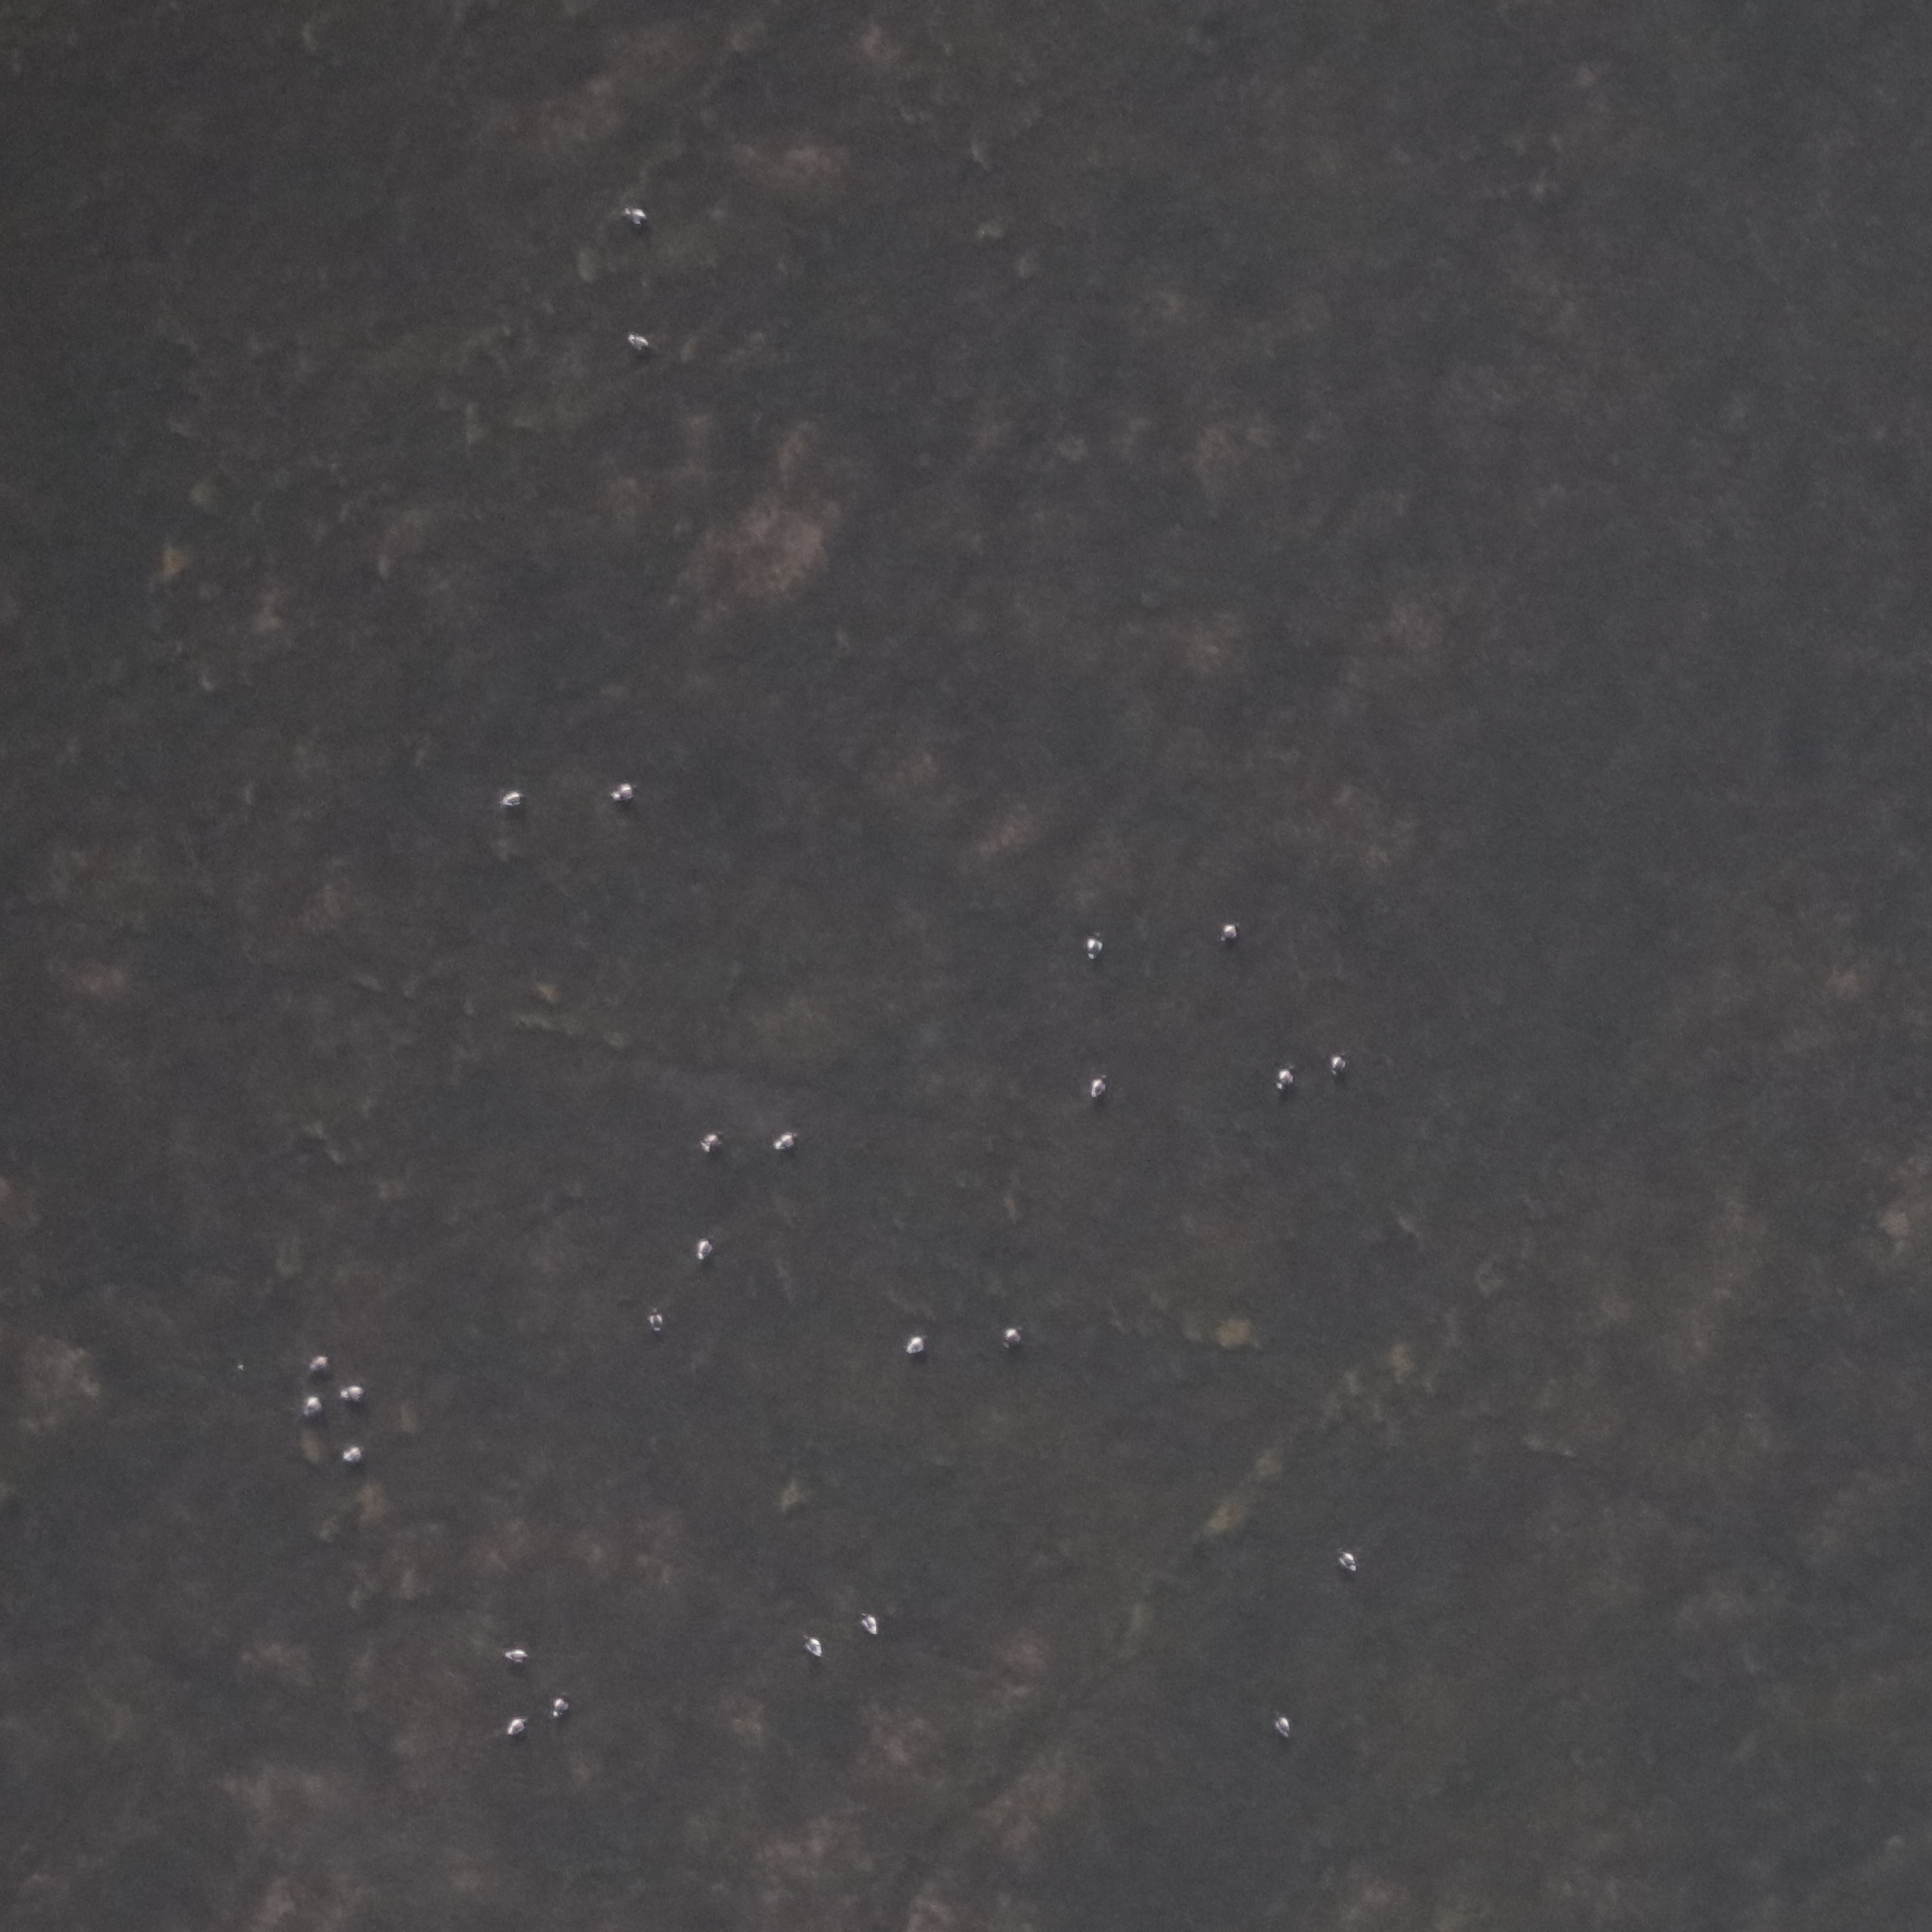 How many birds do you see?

26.